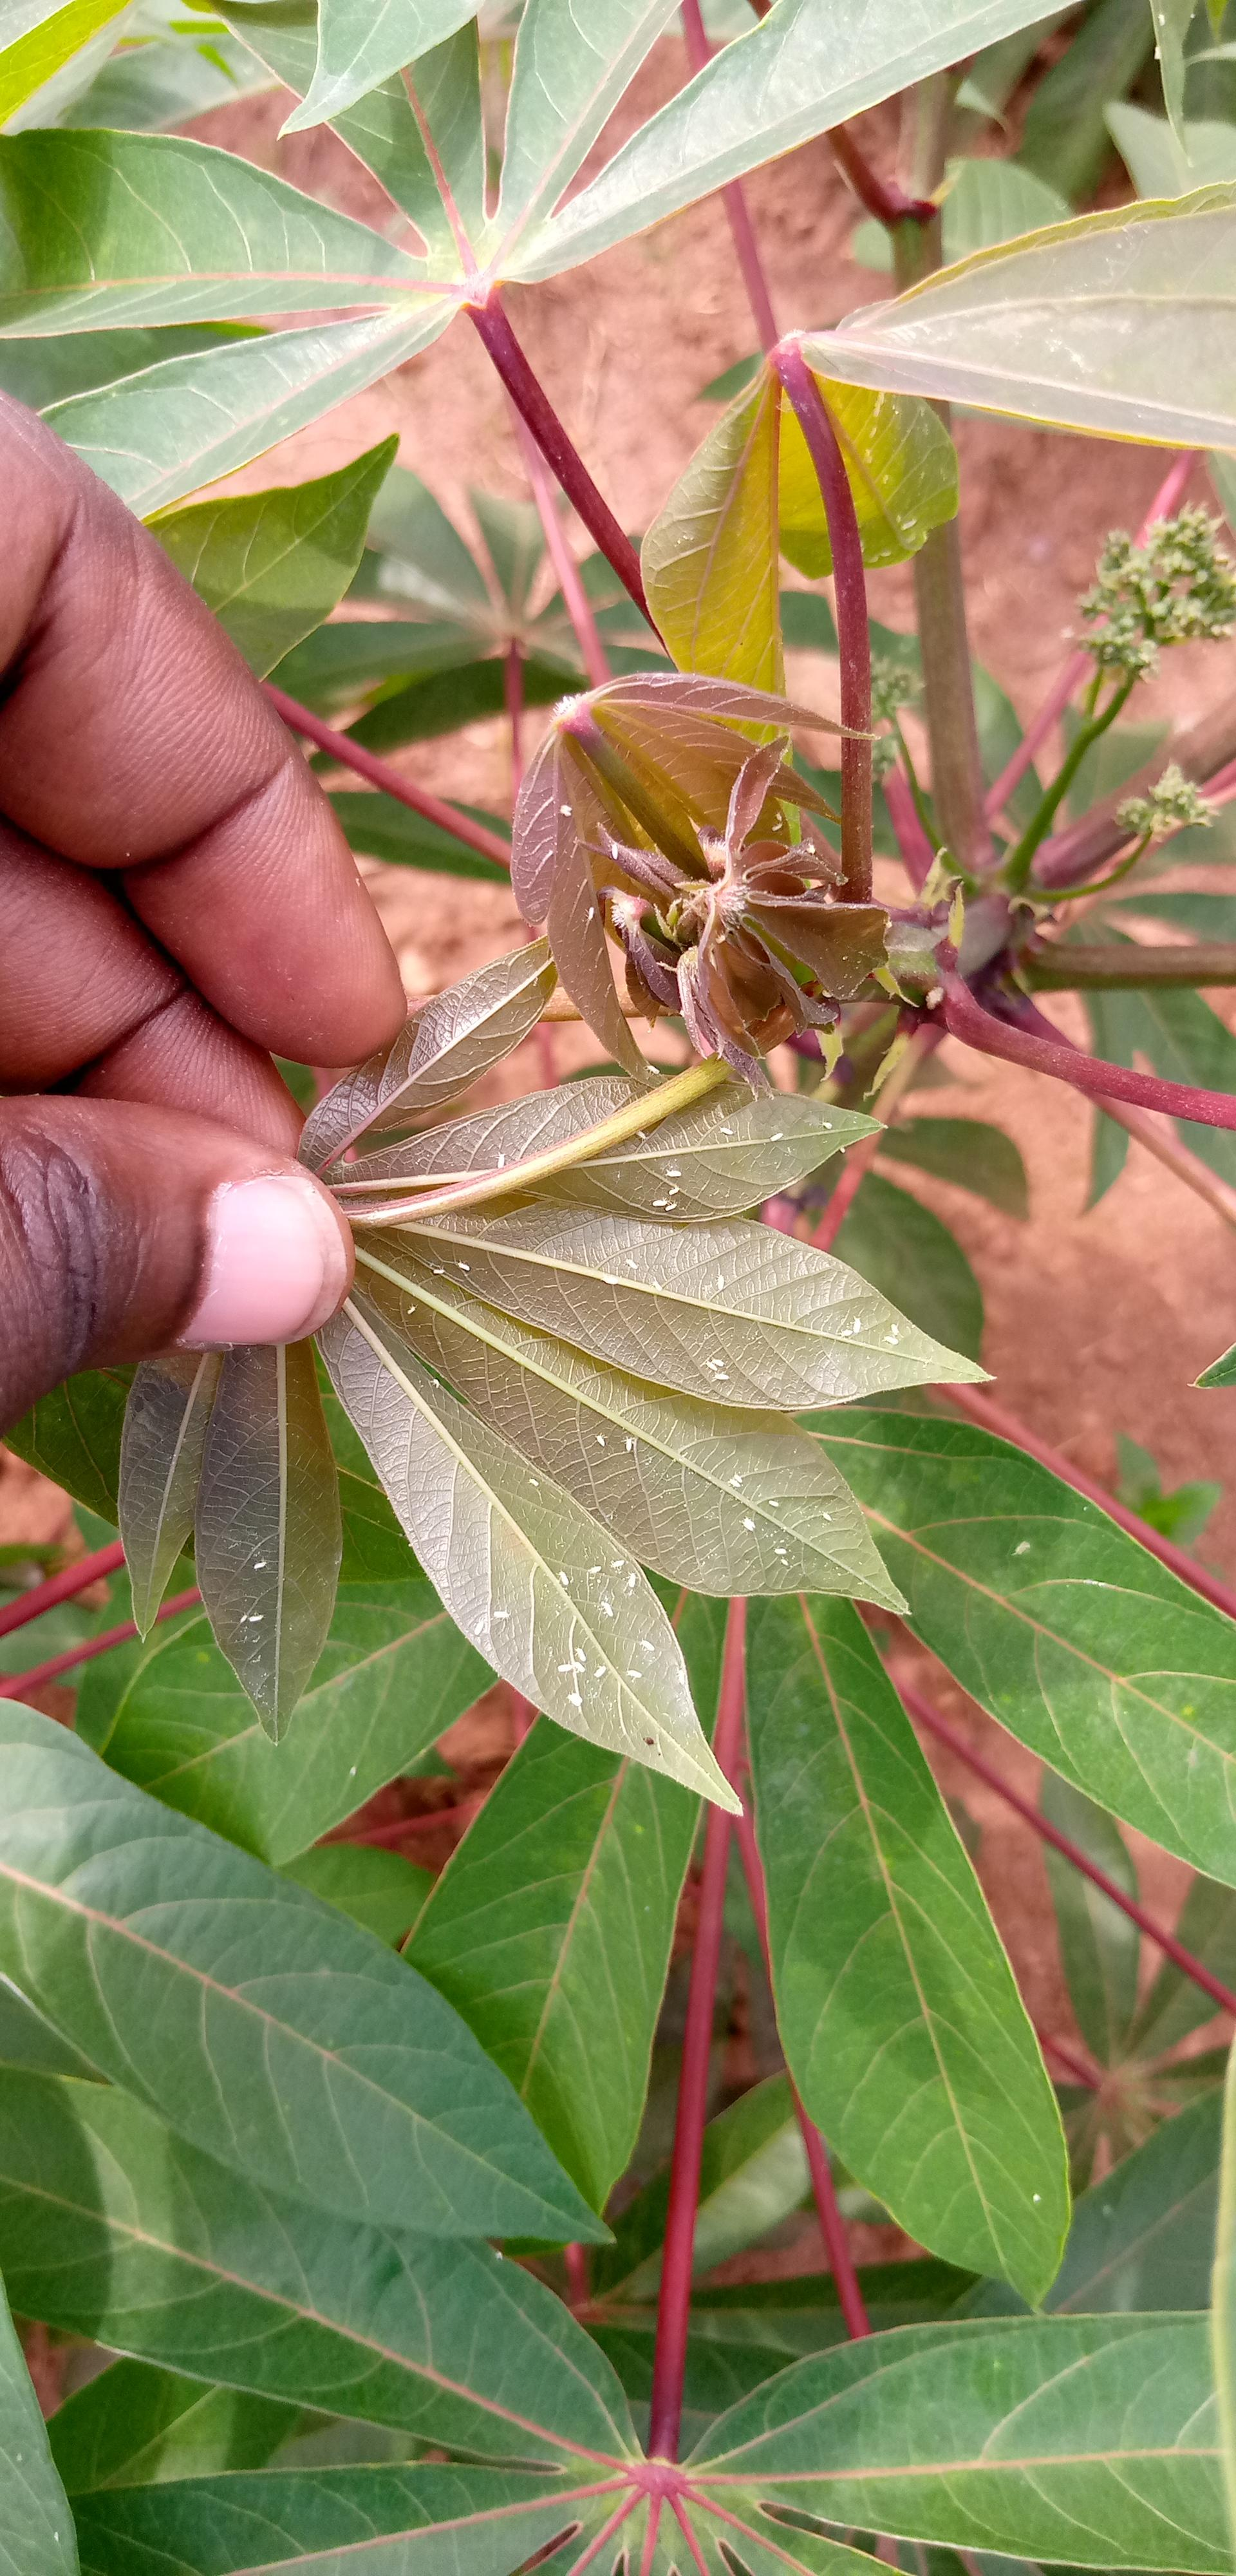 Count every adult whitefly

48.